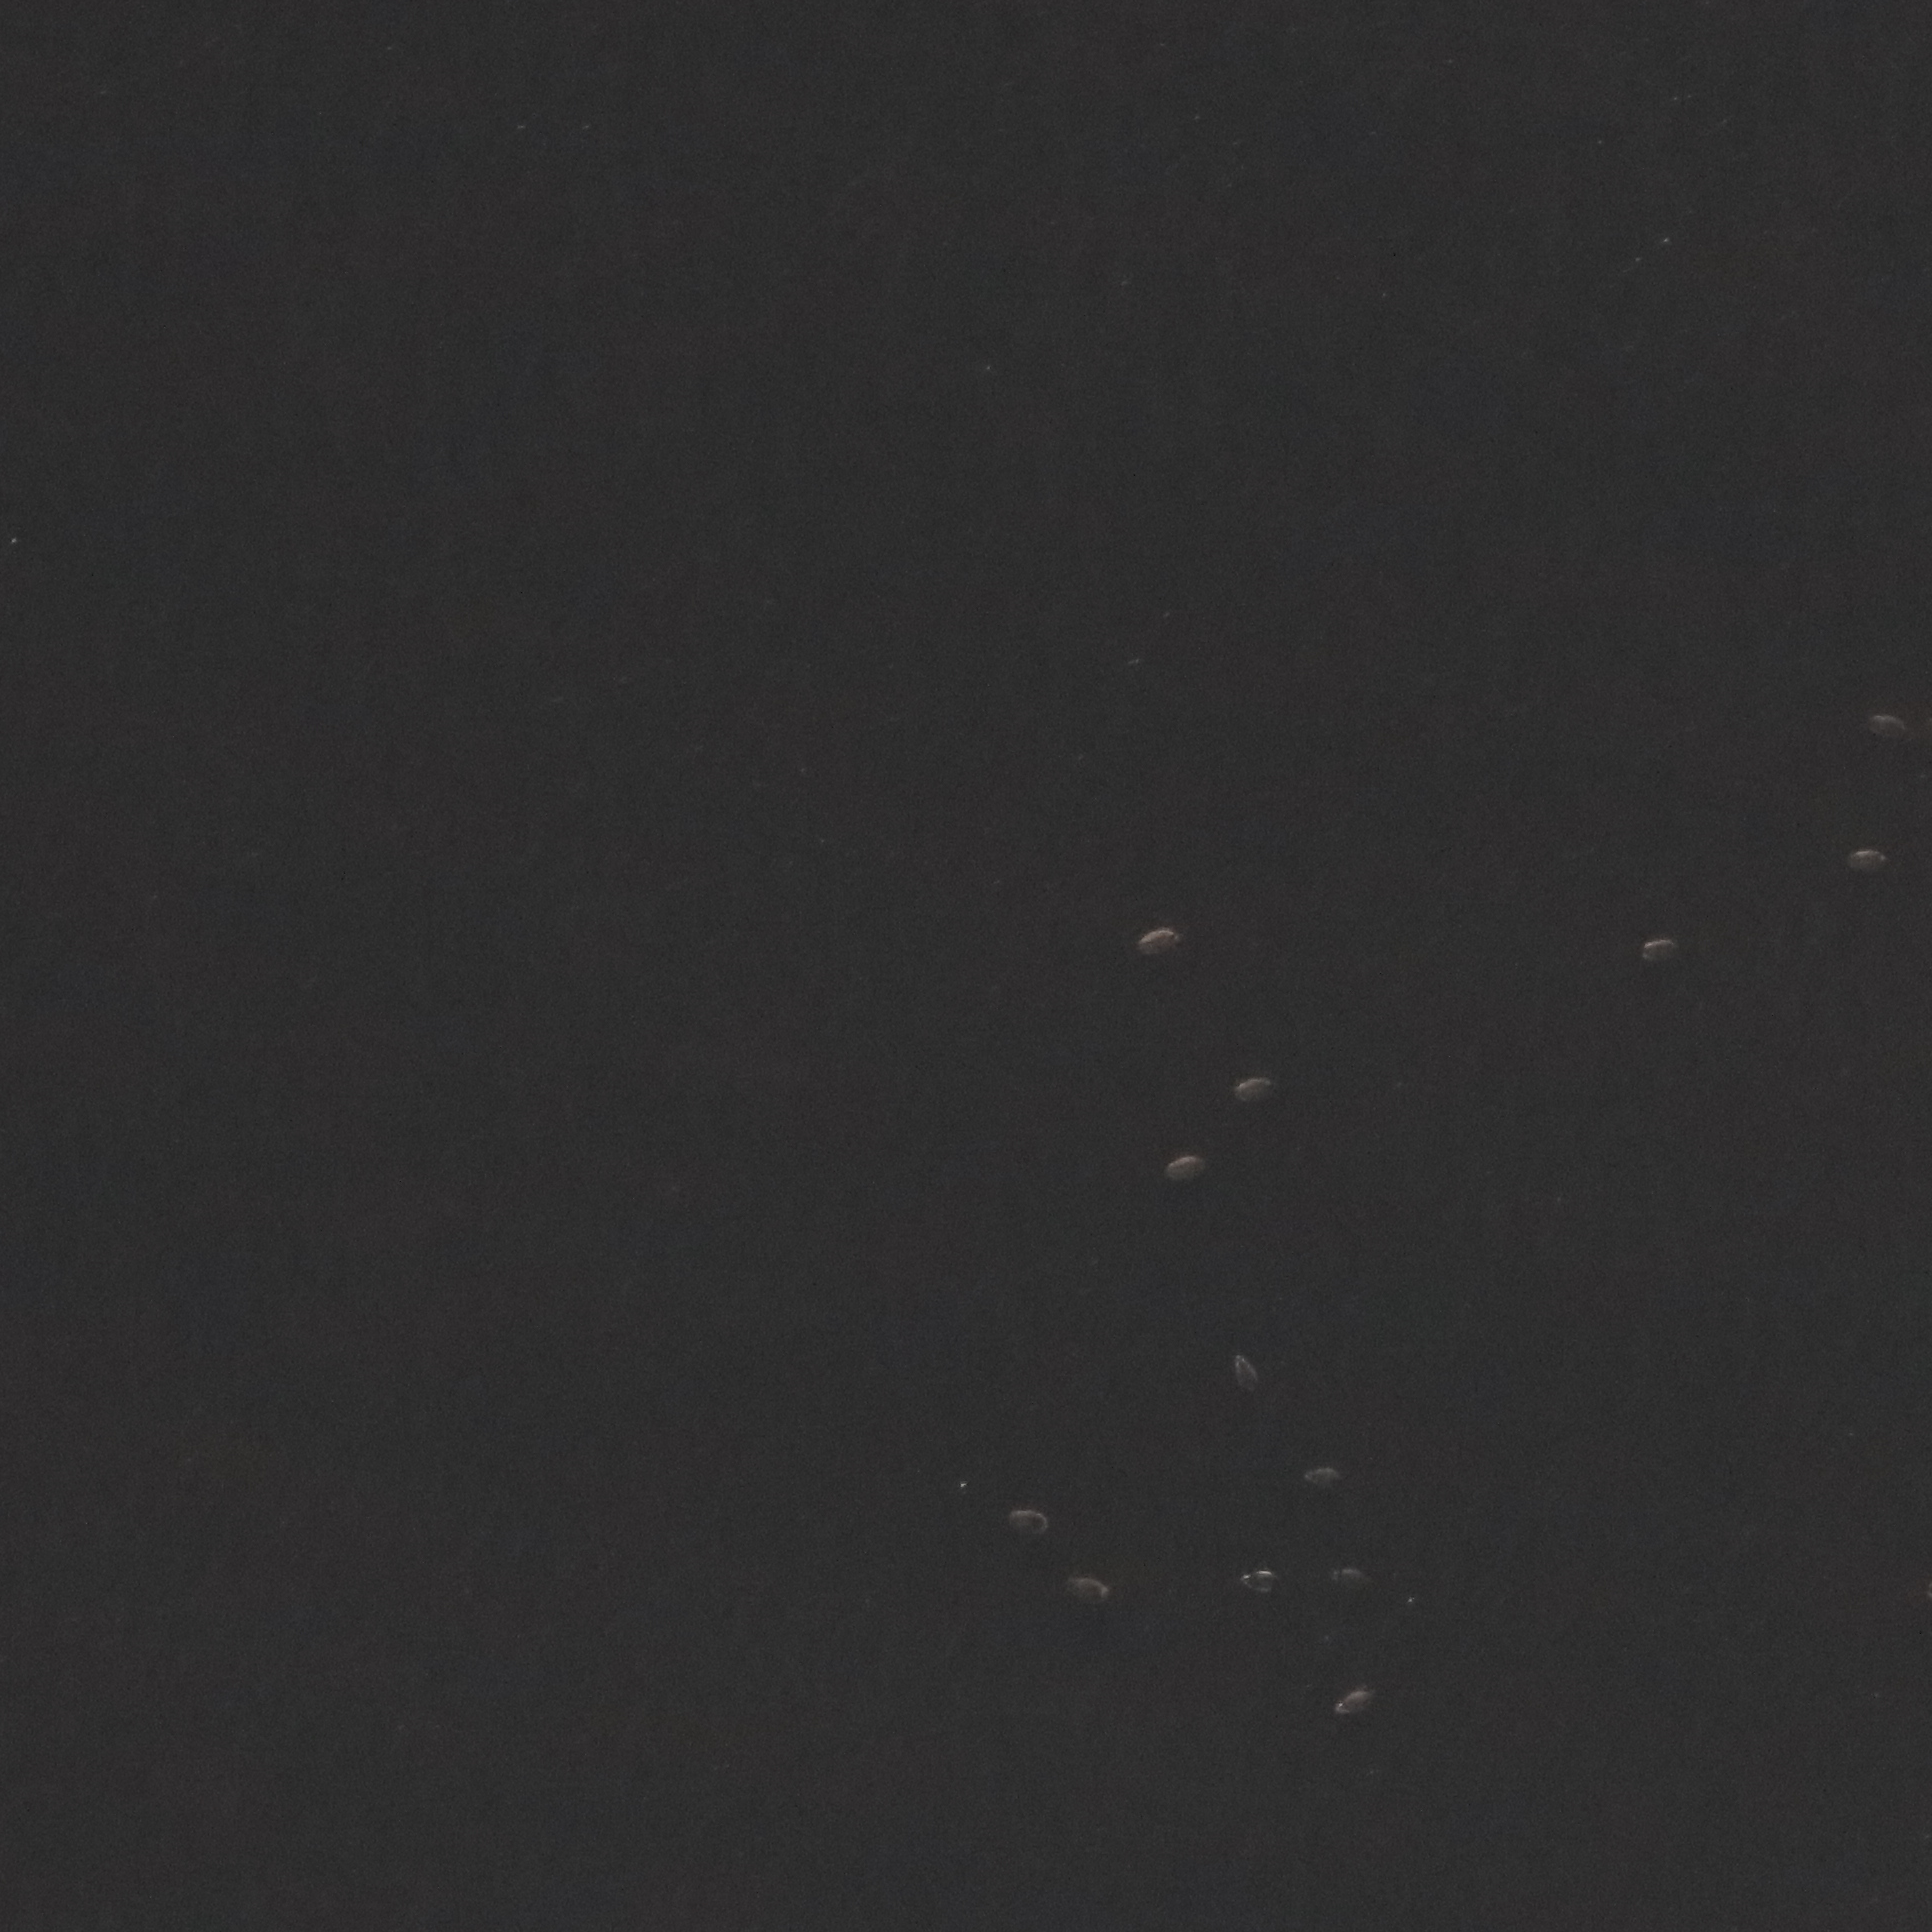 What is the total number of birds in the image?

13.